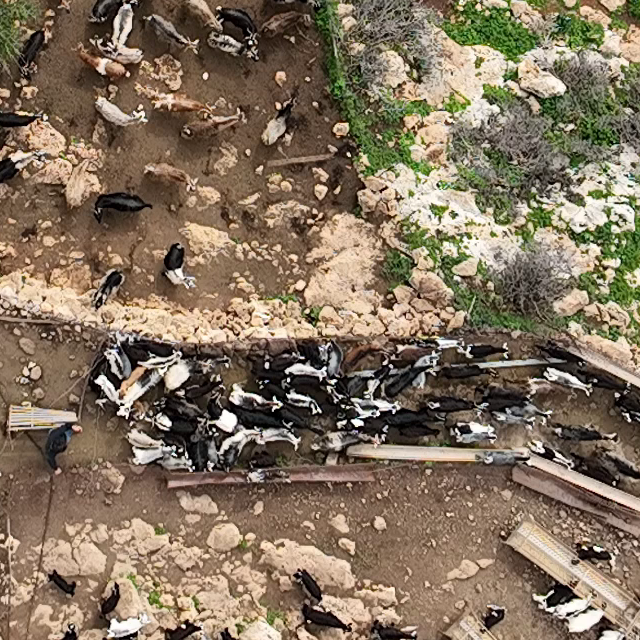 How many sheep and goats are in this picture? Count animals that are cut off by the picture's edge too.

105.